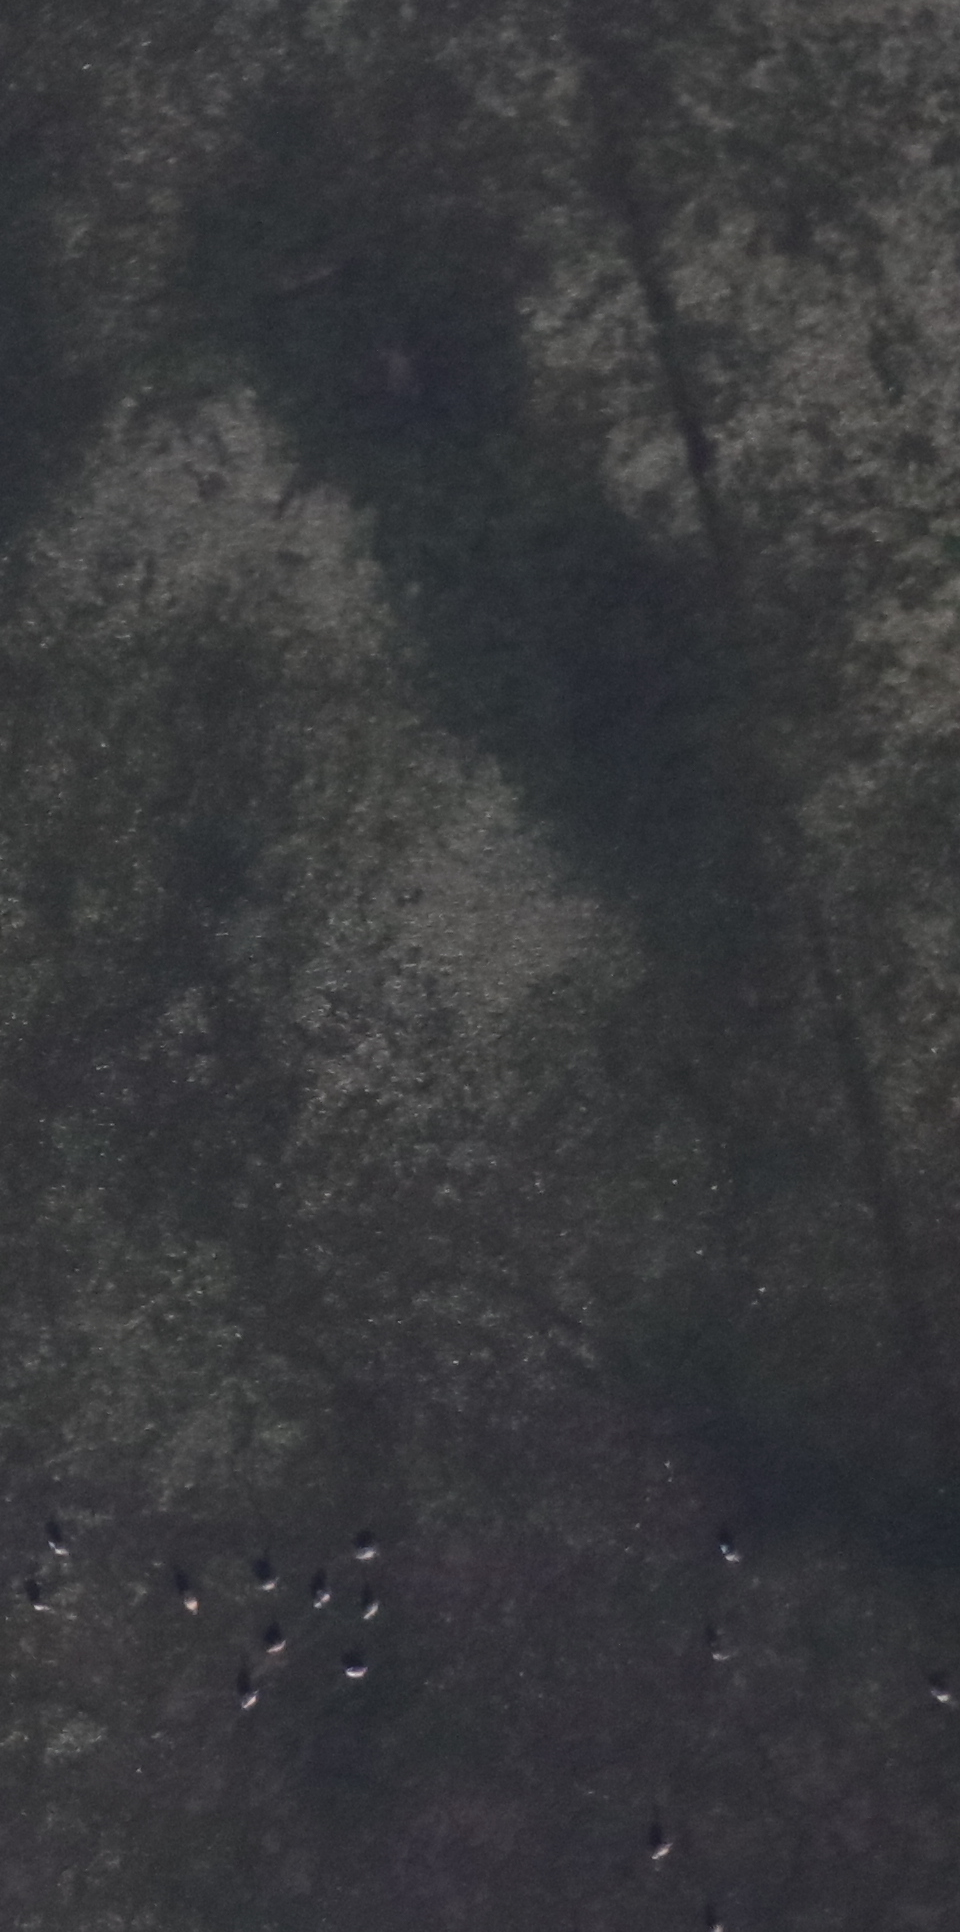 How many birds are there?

14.